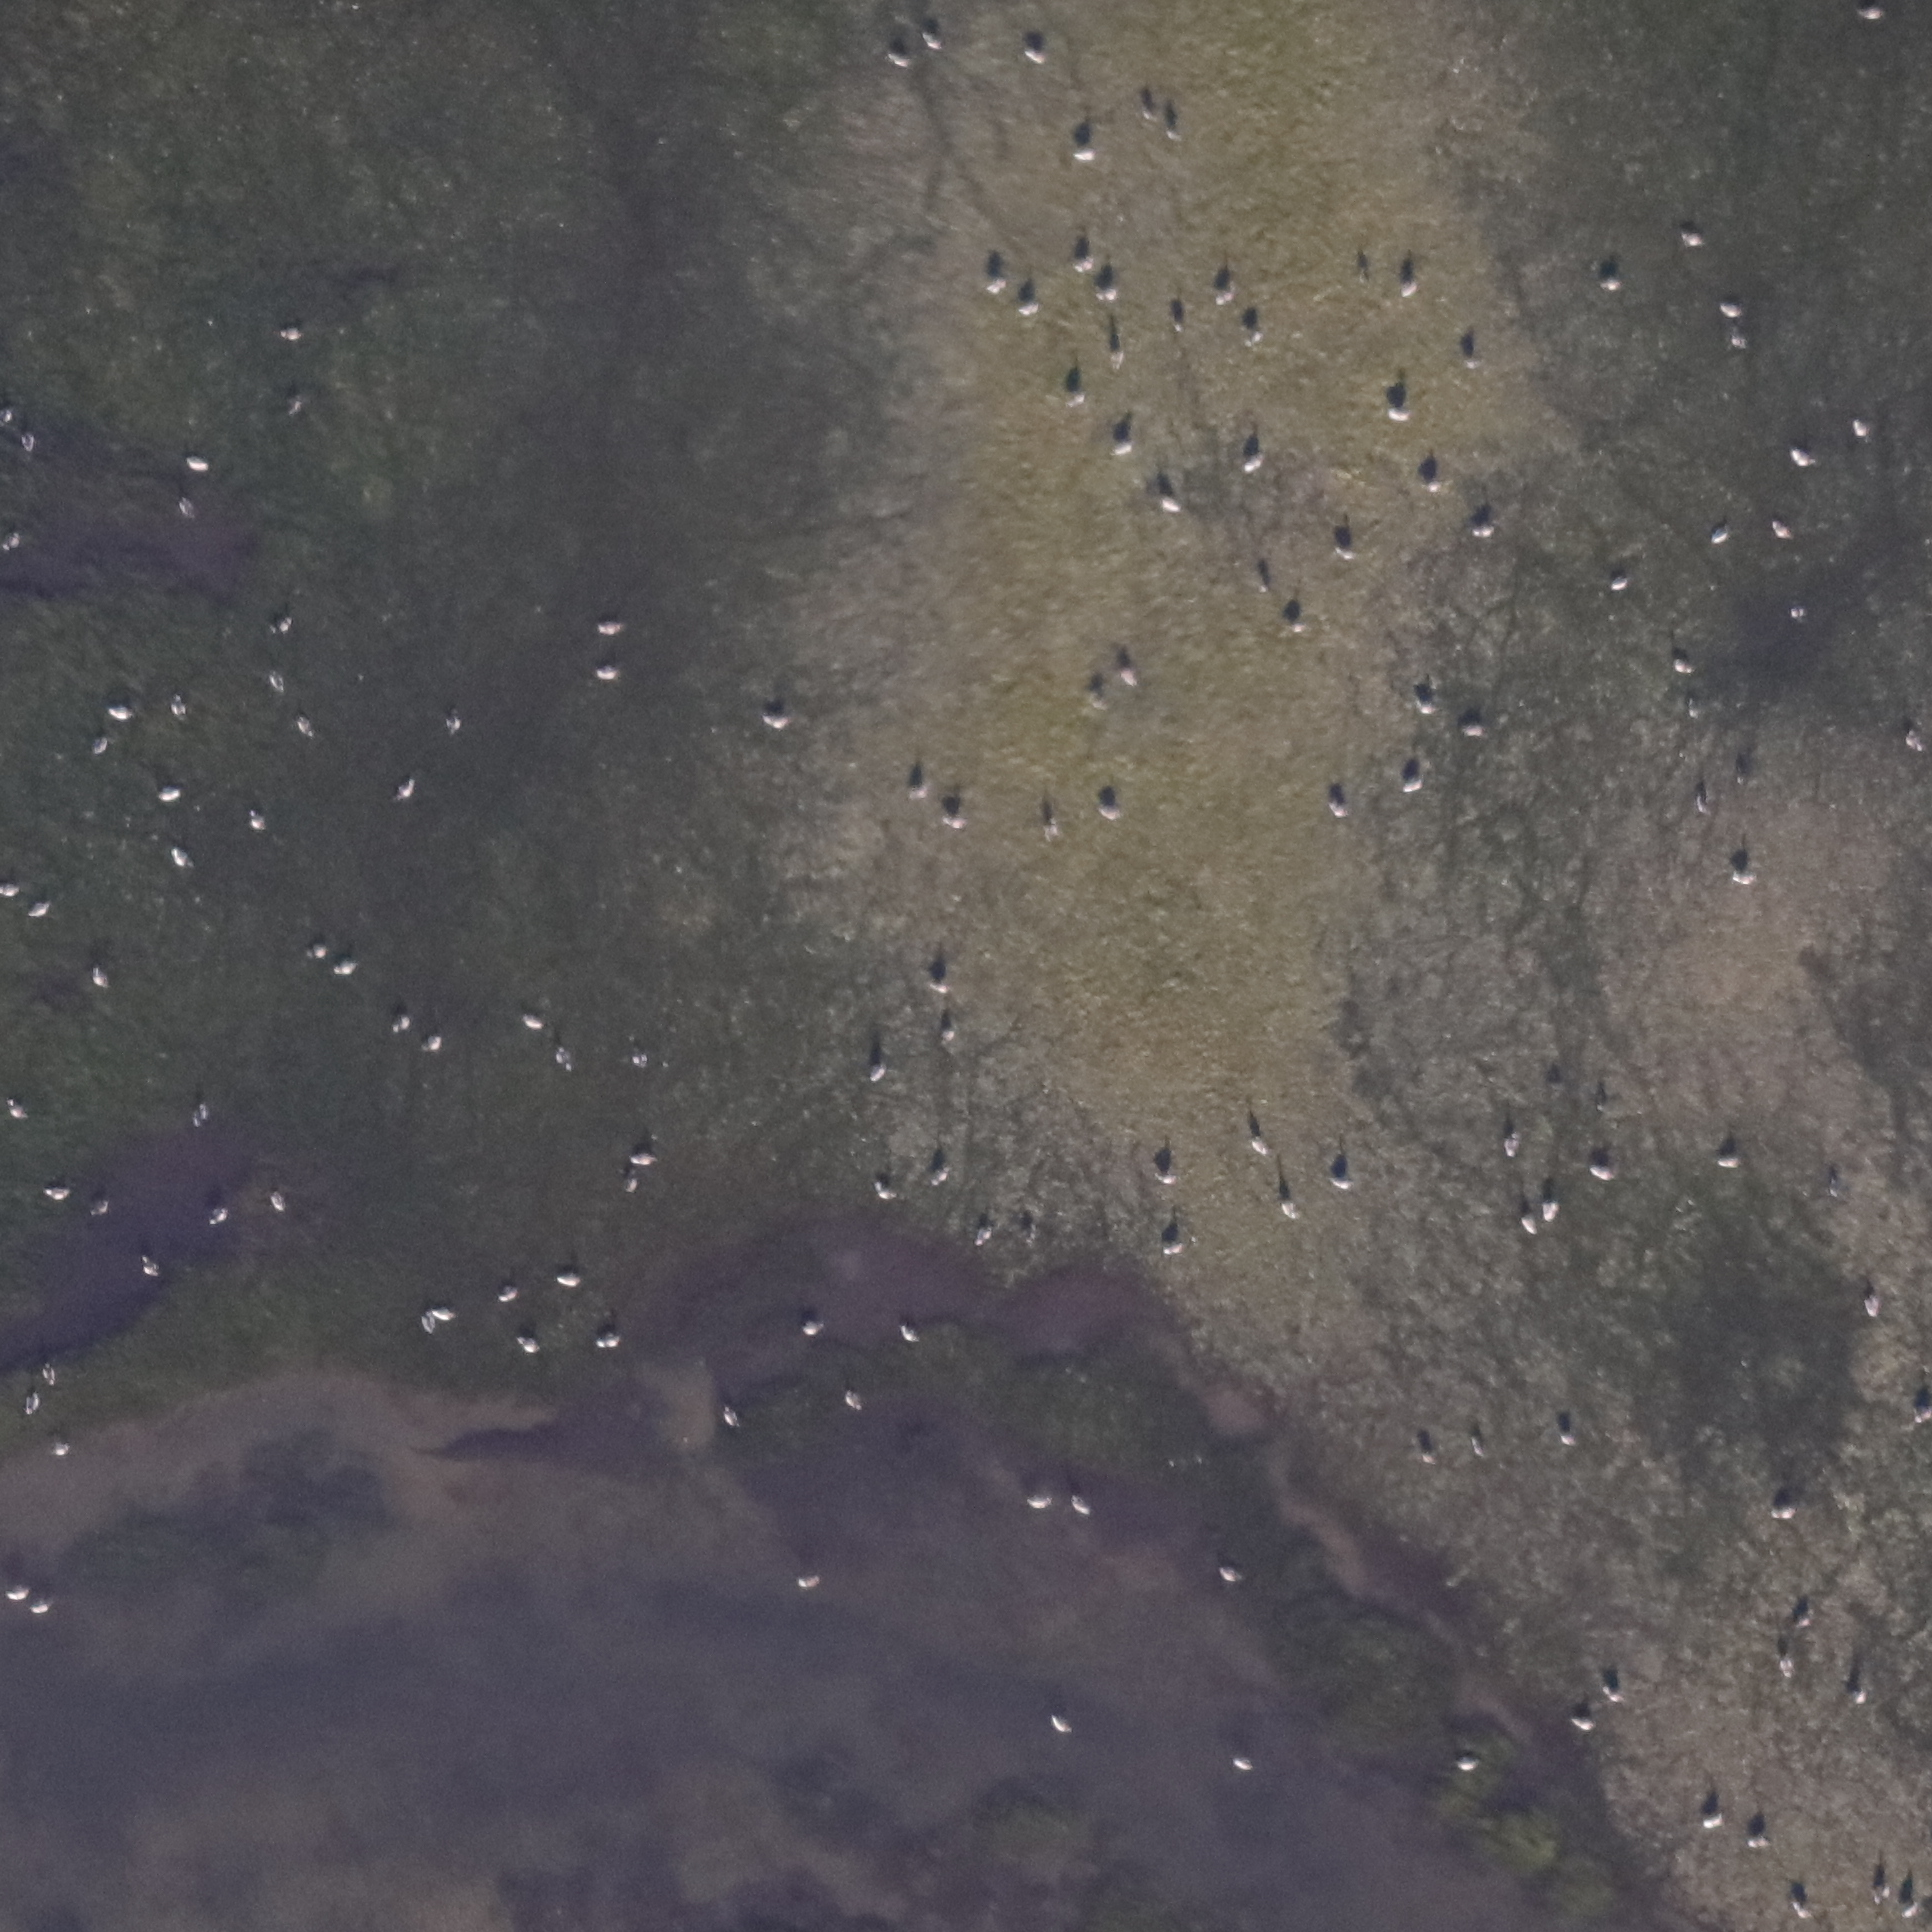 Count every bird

150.